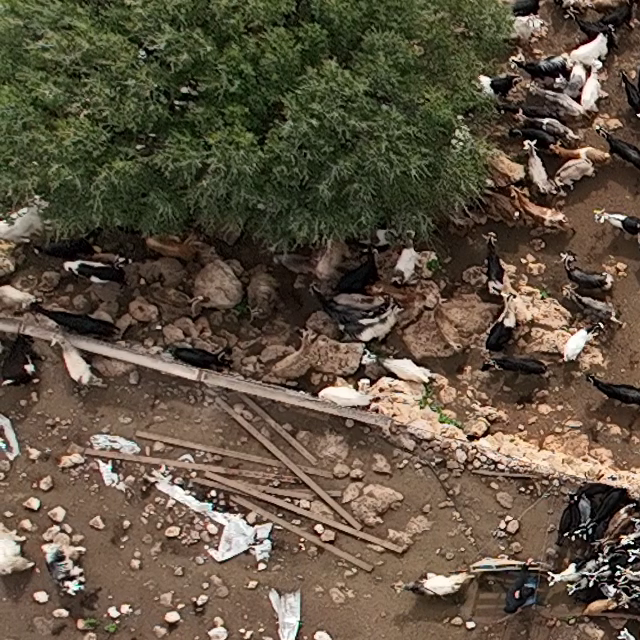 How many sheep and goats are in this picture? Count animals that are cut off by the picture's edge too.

79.